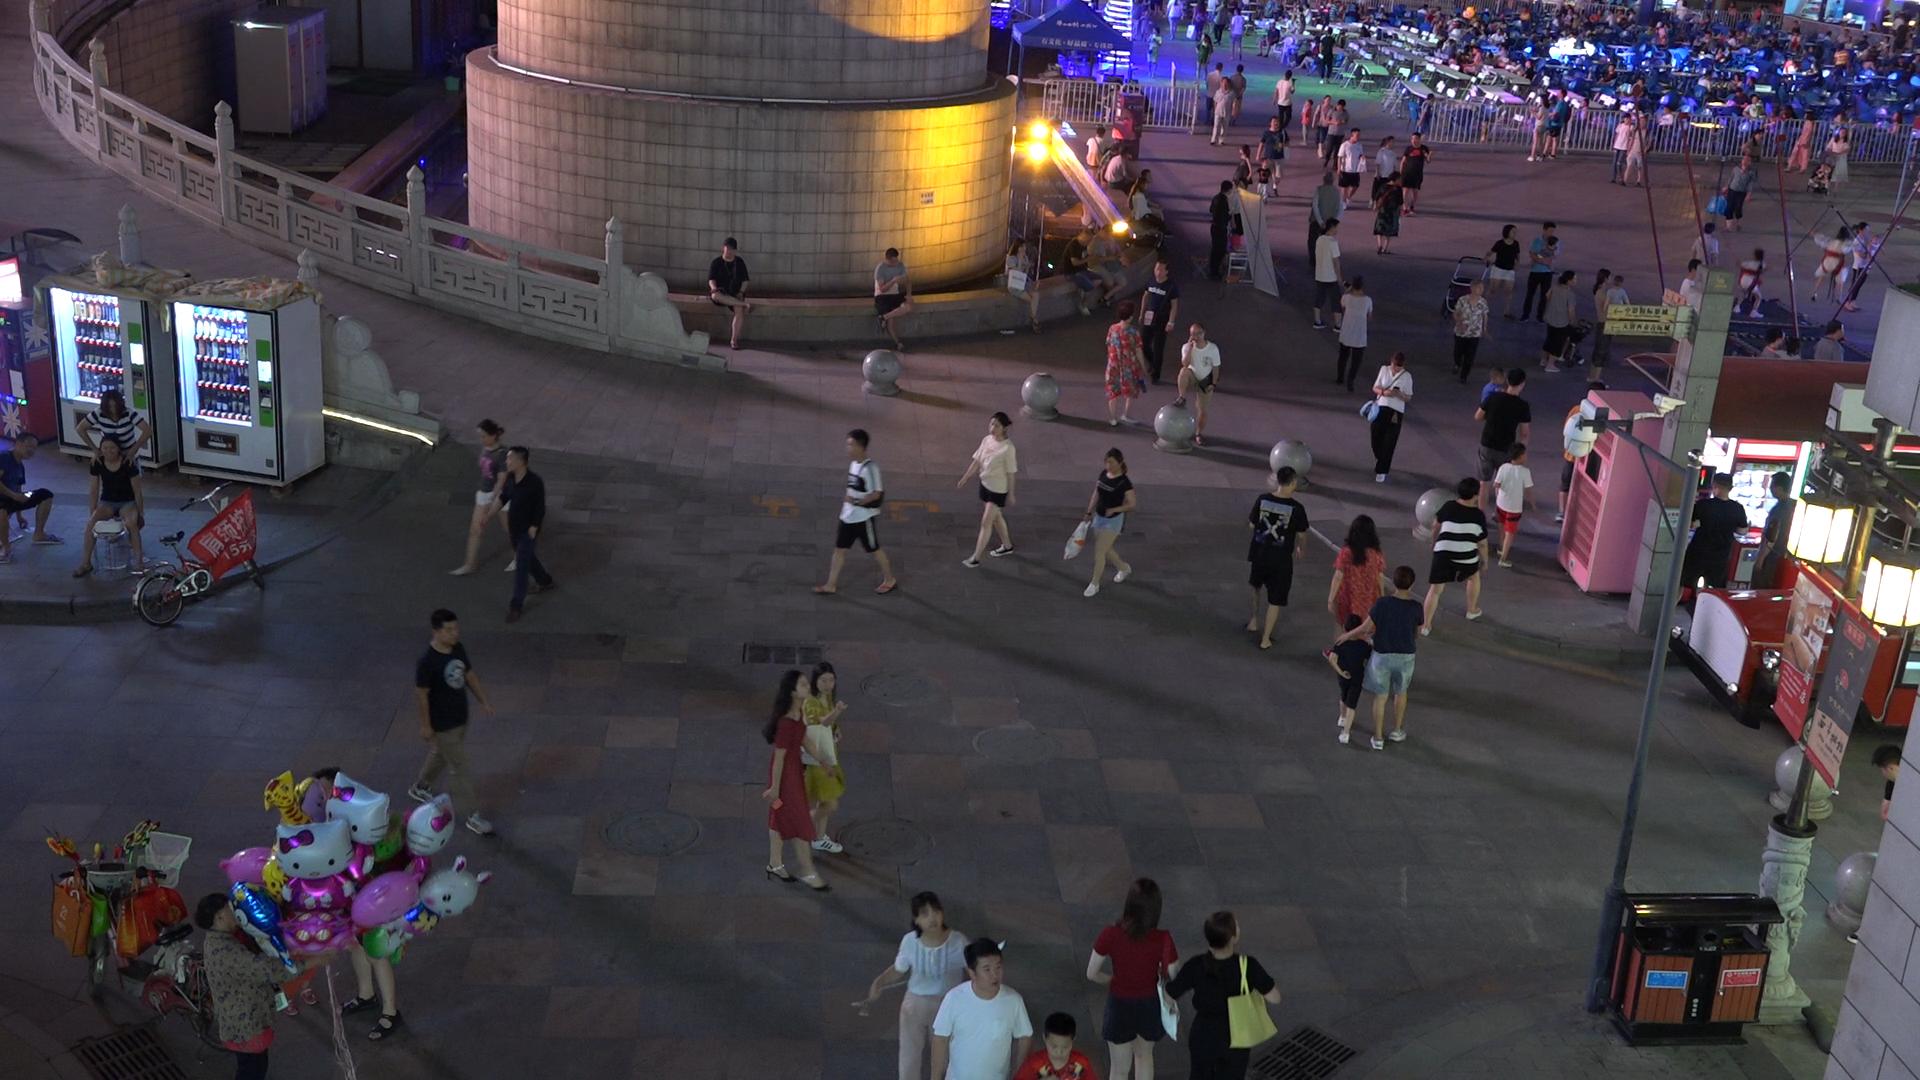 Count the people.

89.